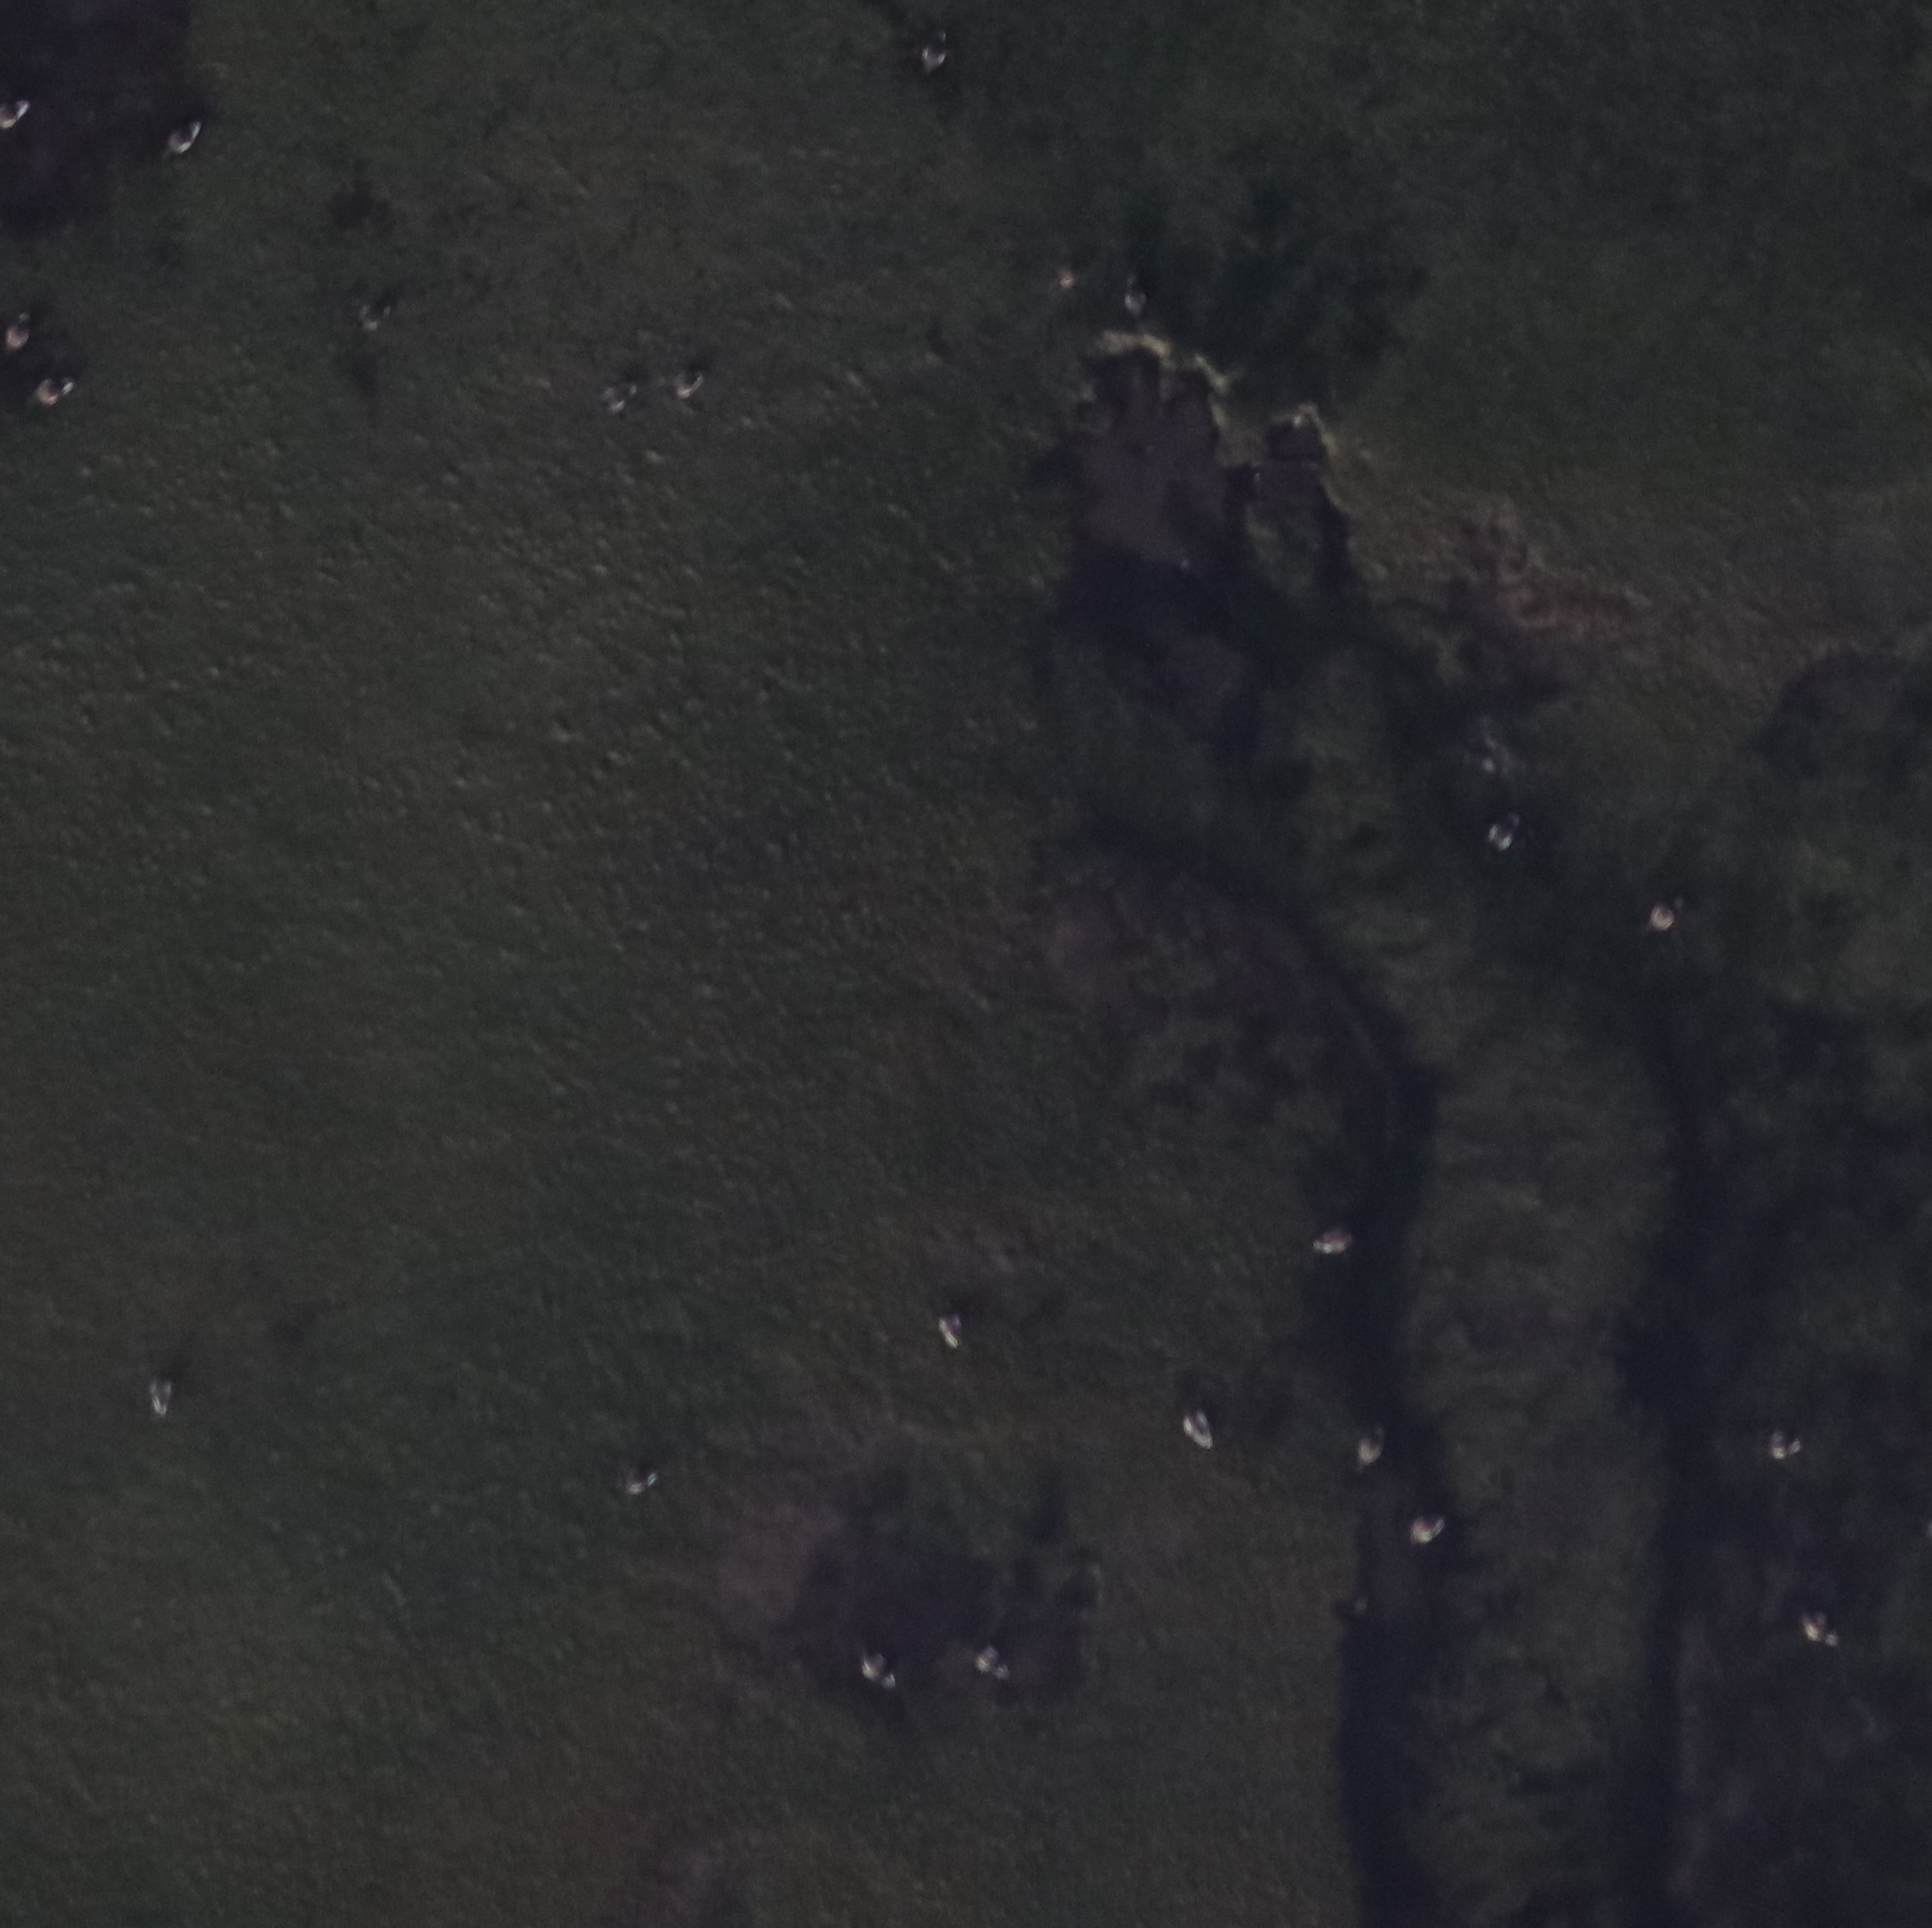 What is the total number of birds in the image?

22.